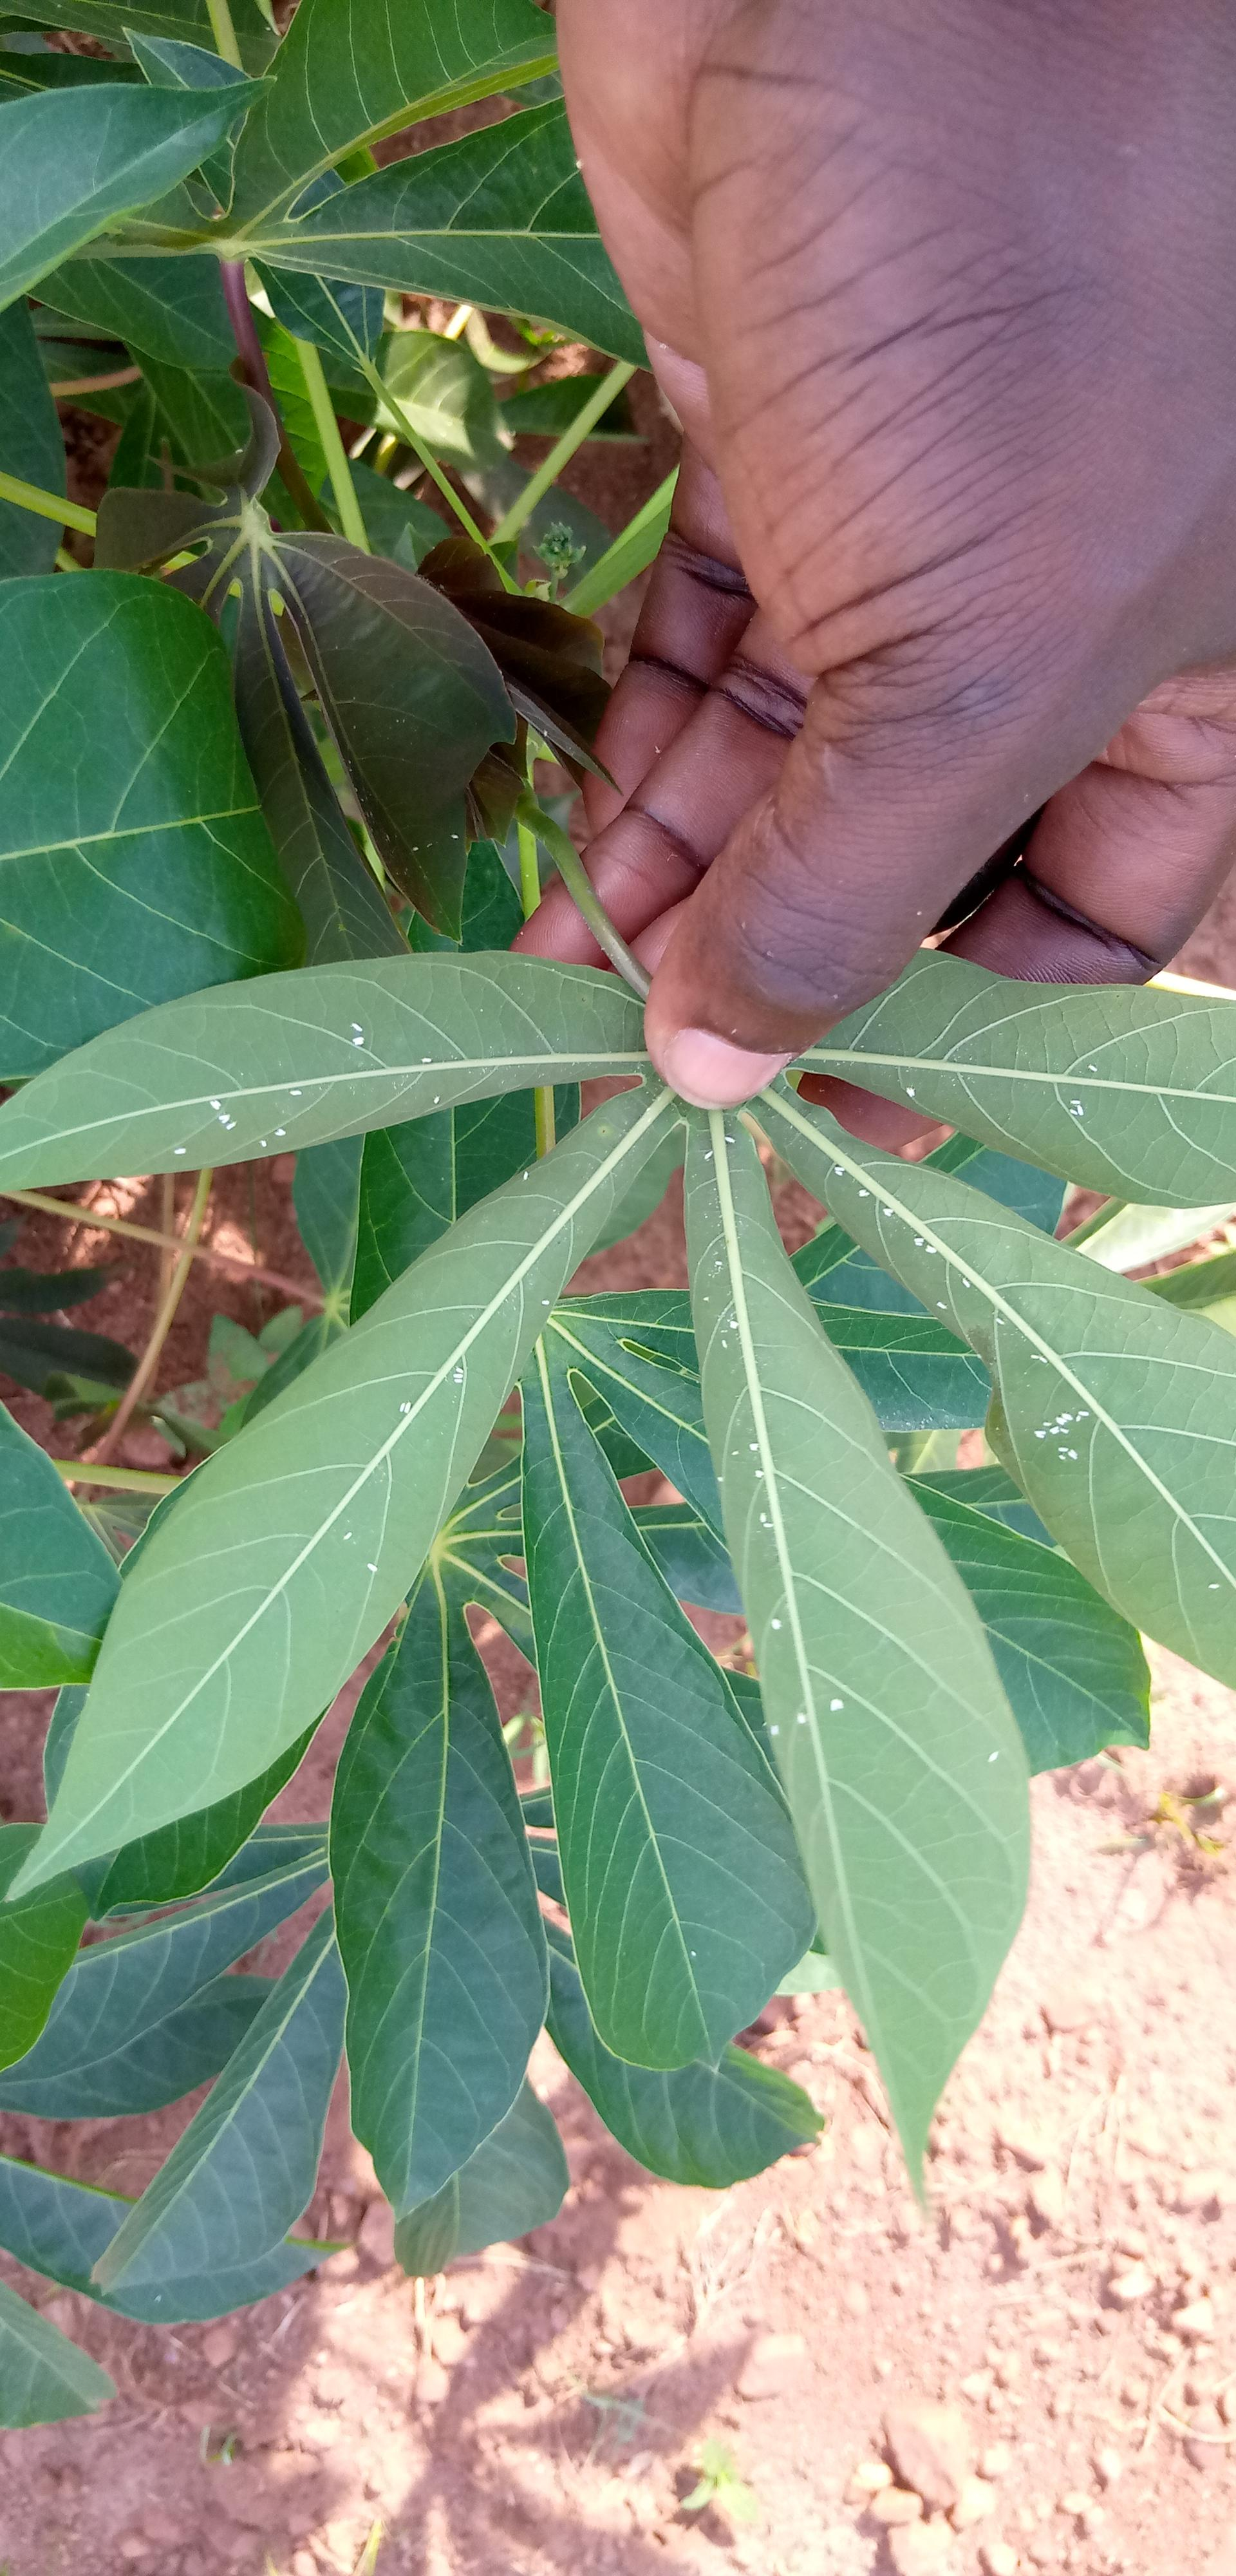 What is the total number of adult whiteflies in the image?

76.